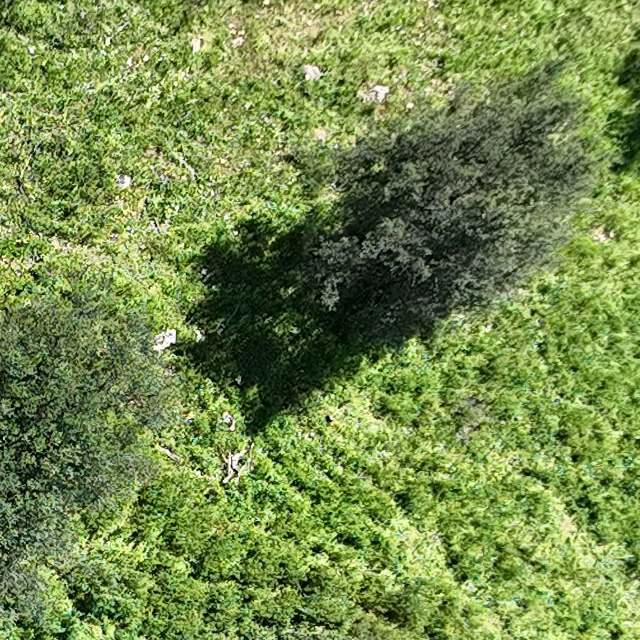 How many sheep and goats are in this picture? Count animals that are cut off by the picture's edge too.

0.